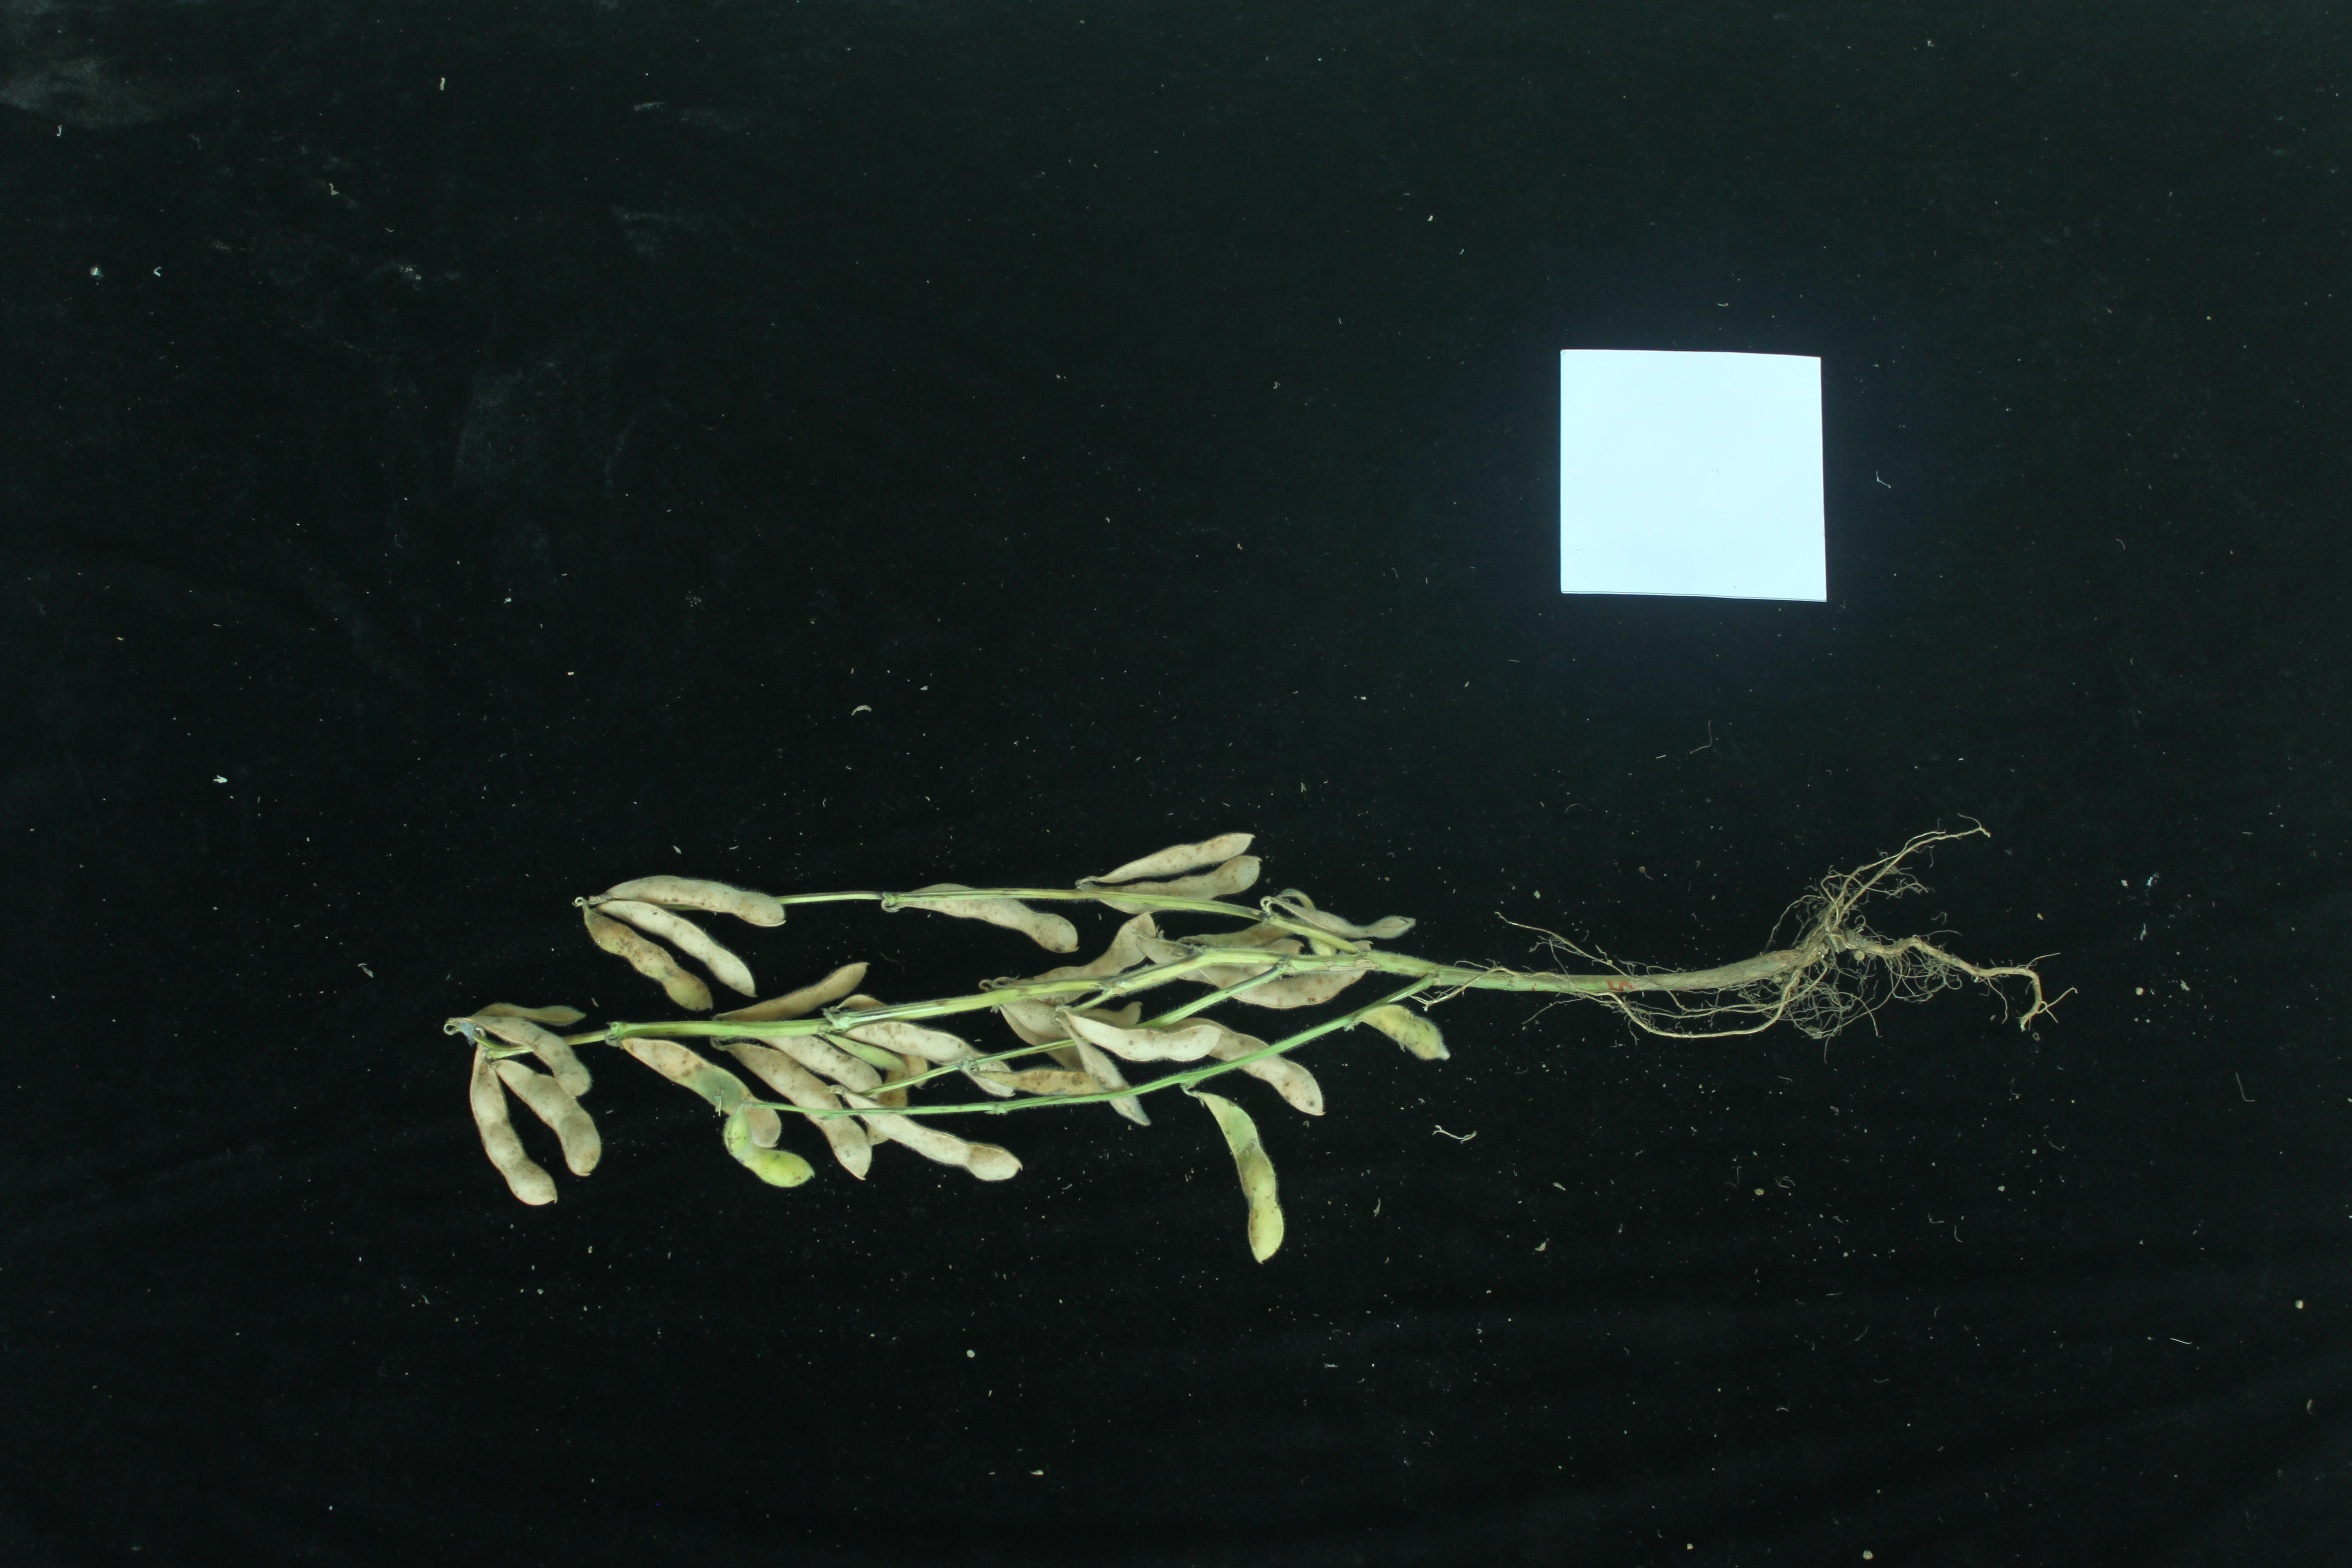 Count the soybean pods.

31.